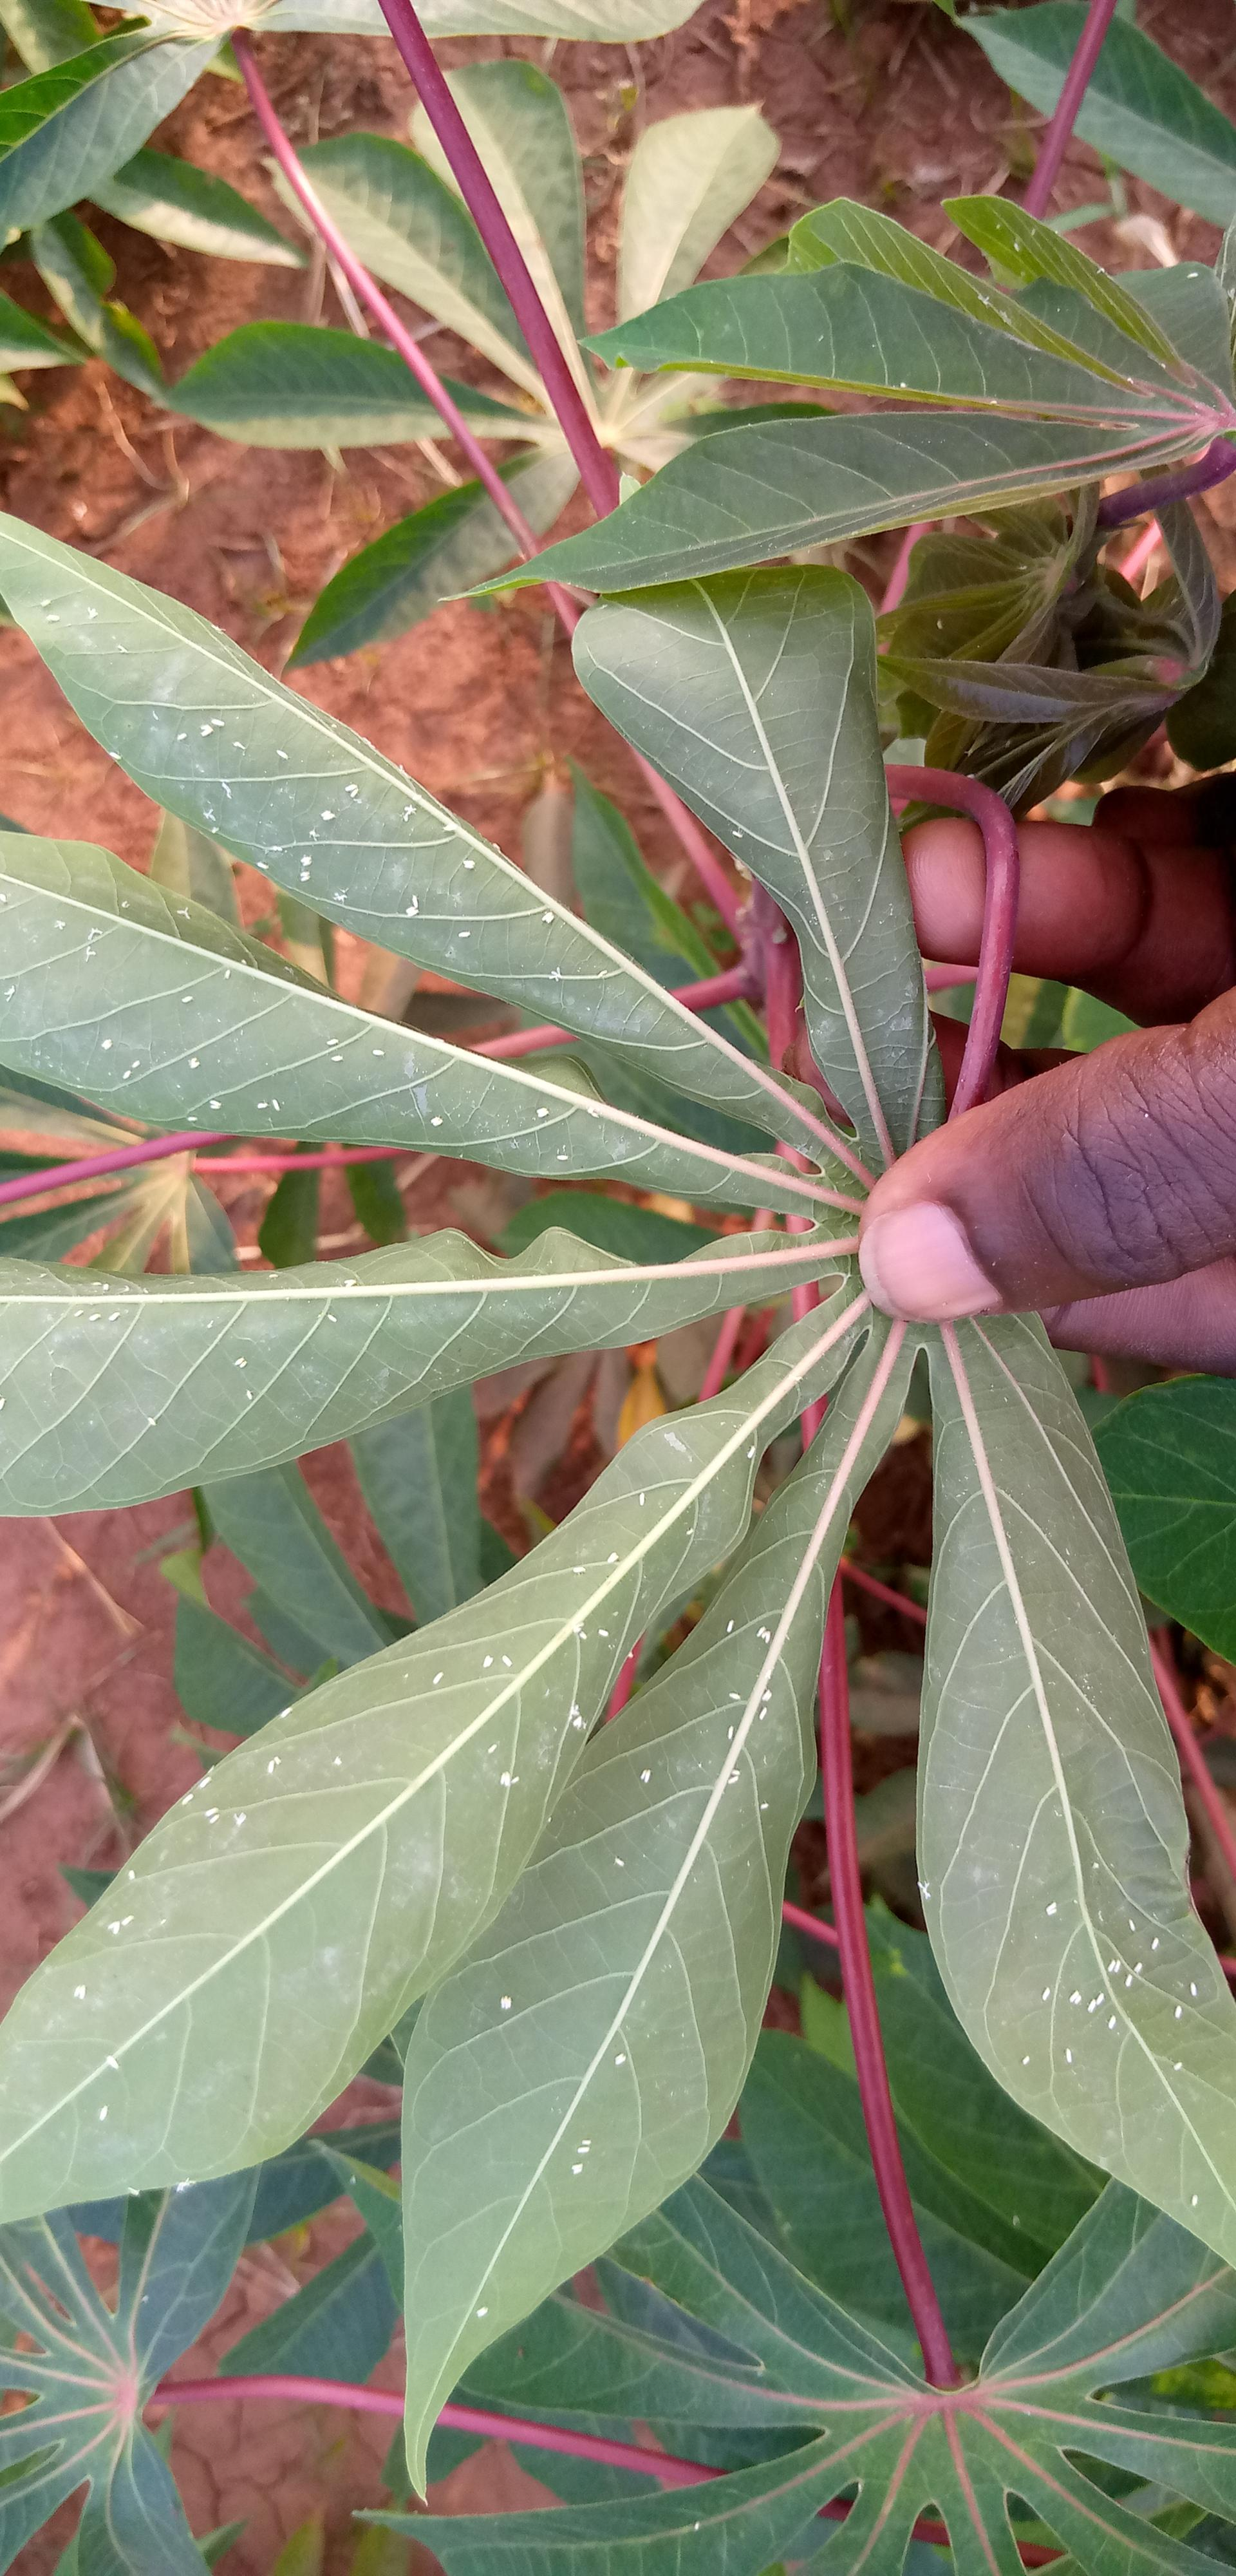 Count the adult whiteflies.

129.